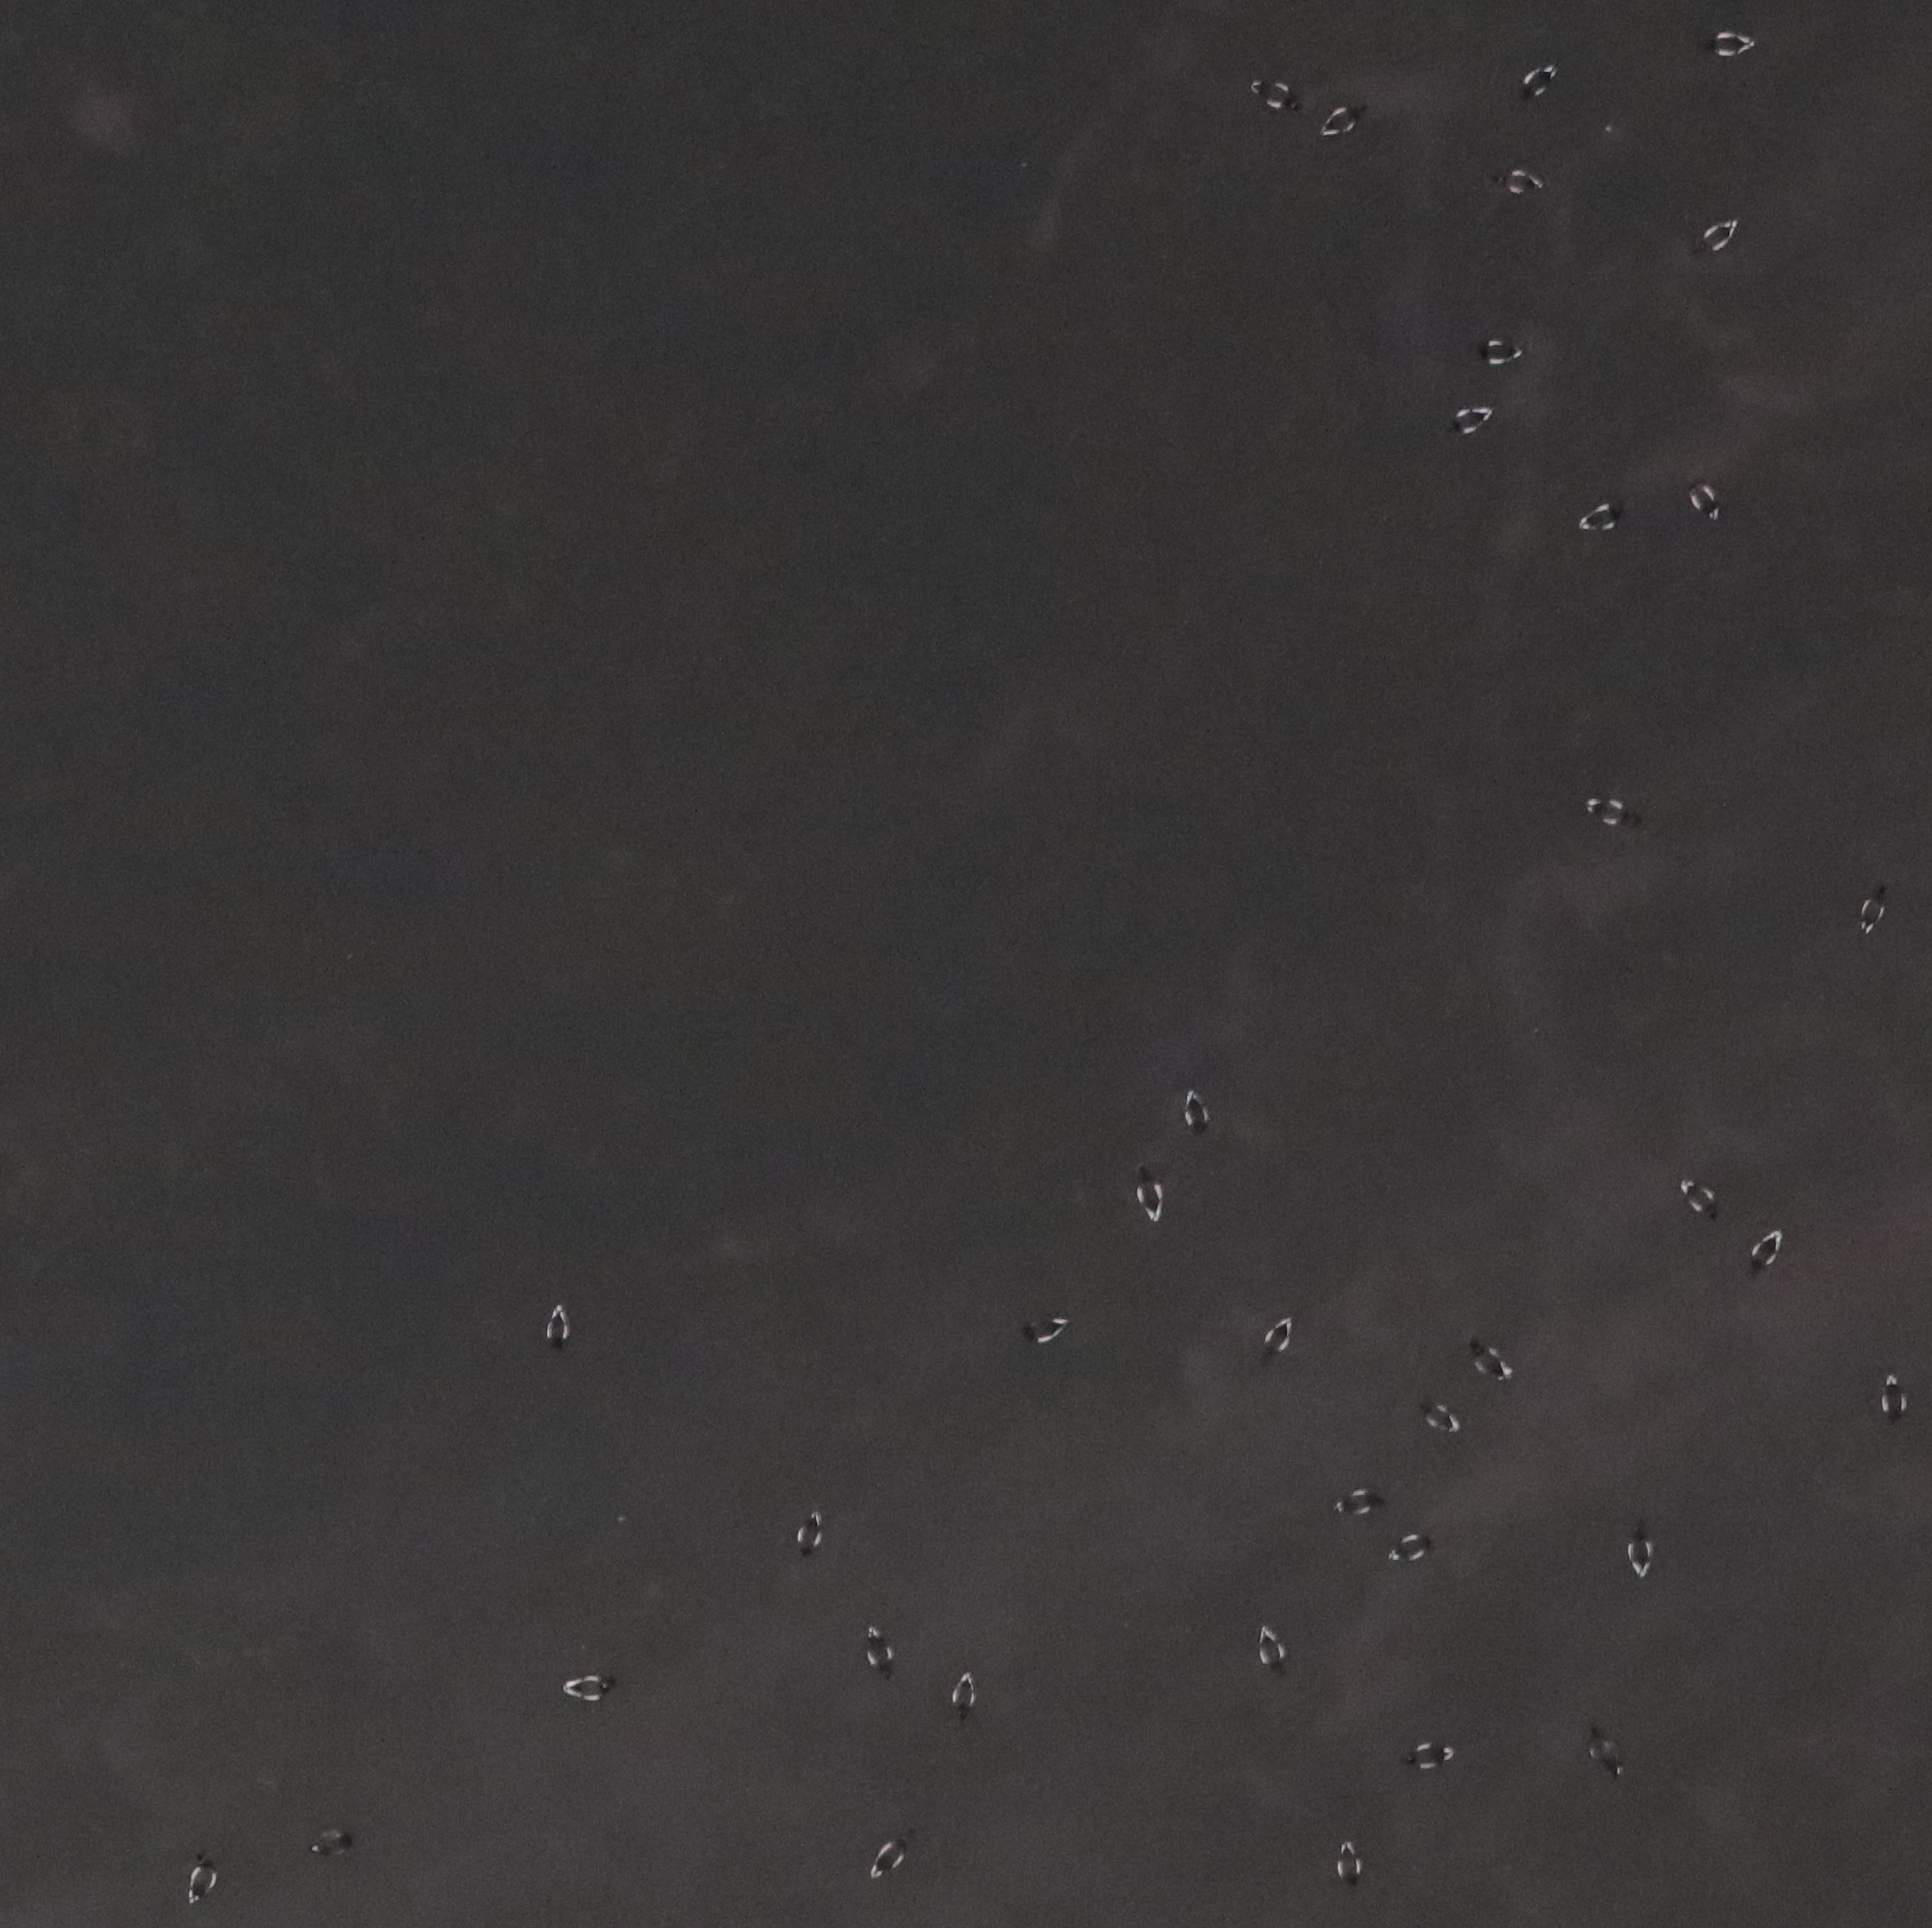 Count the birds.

36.